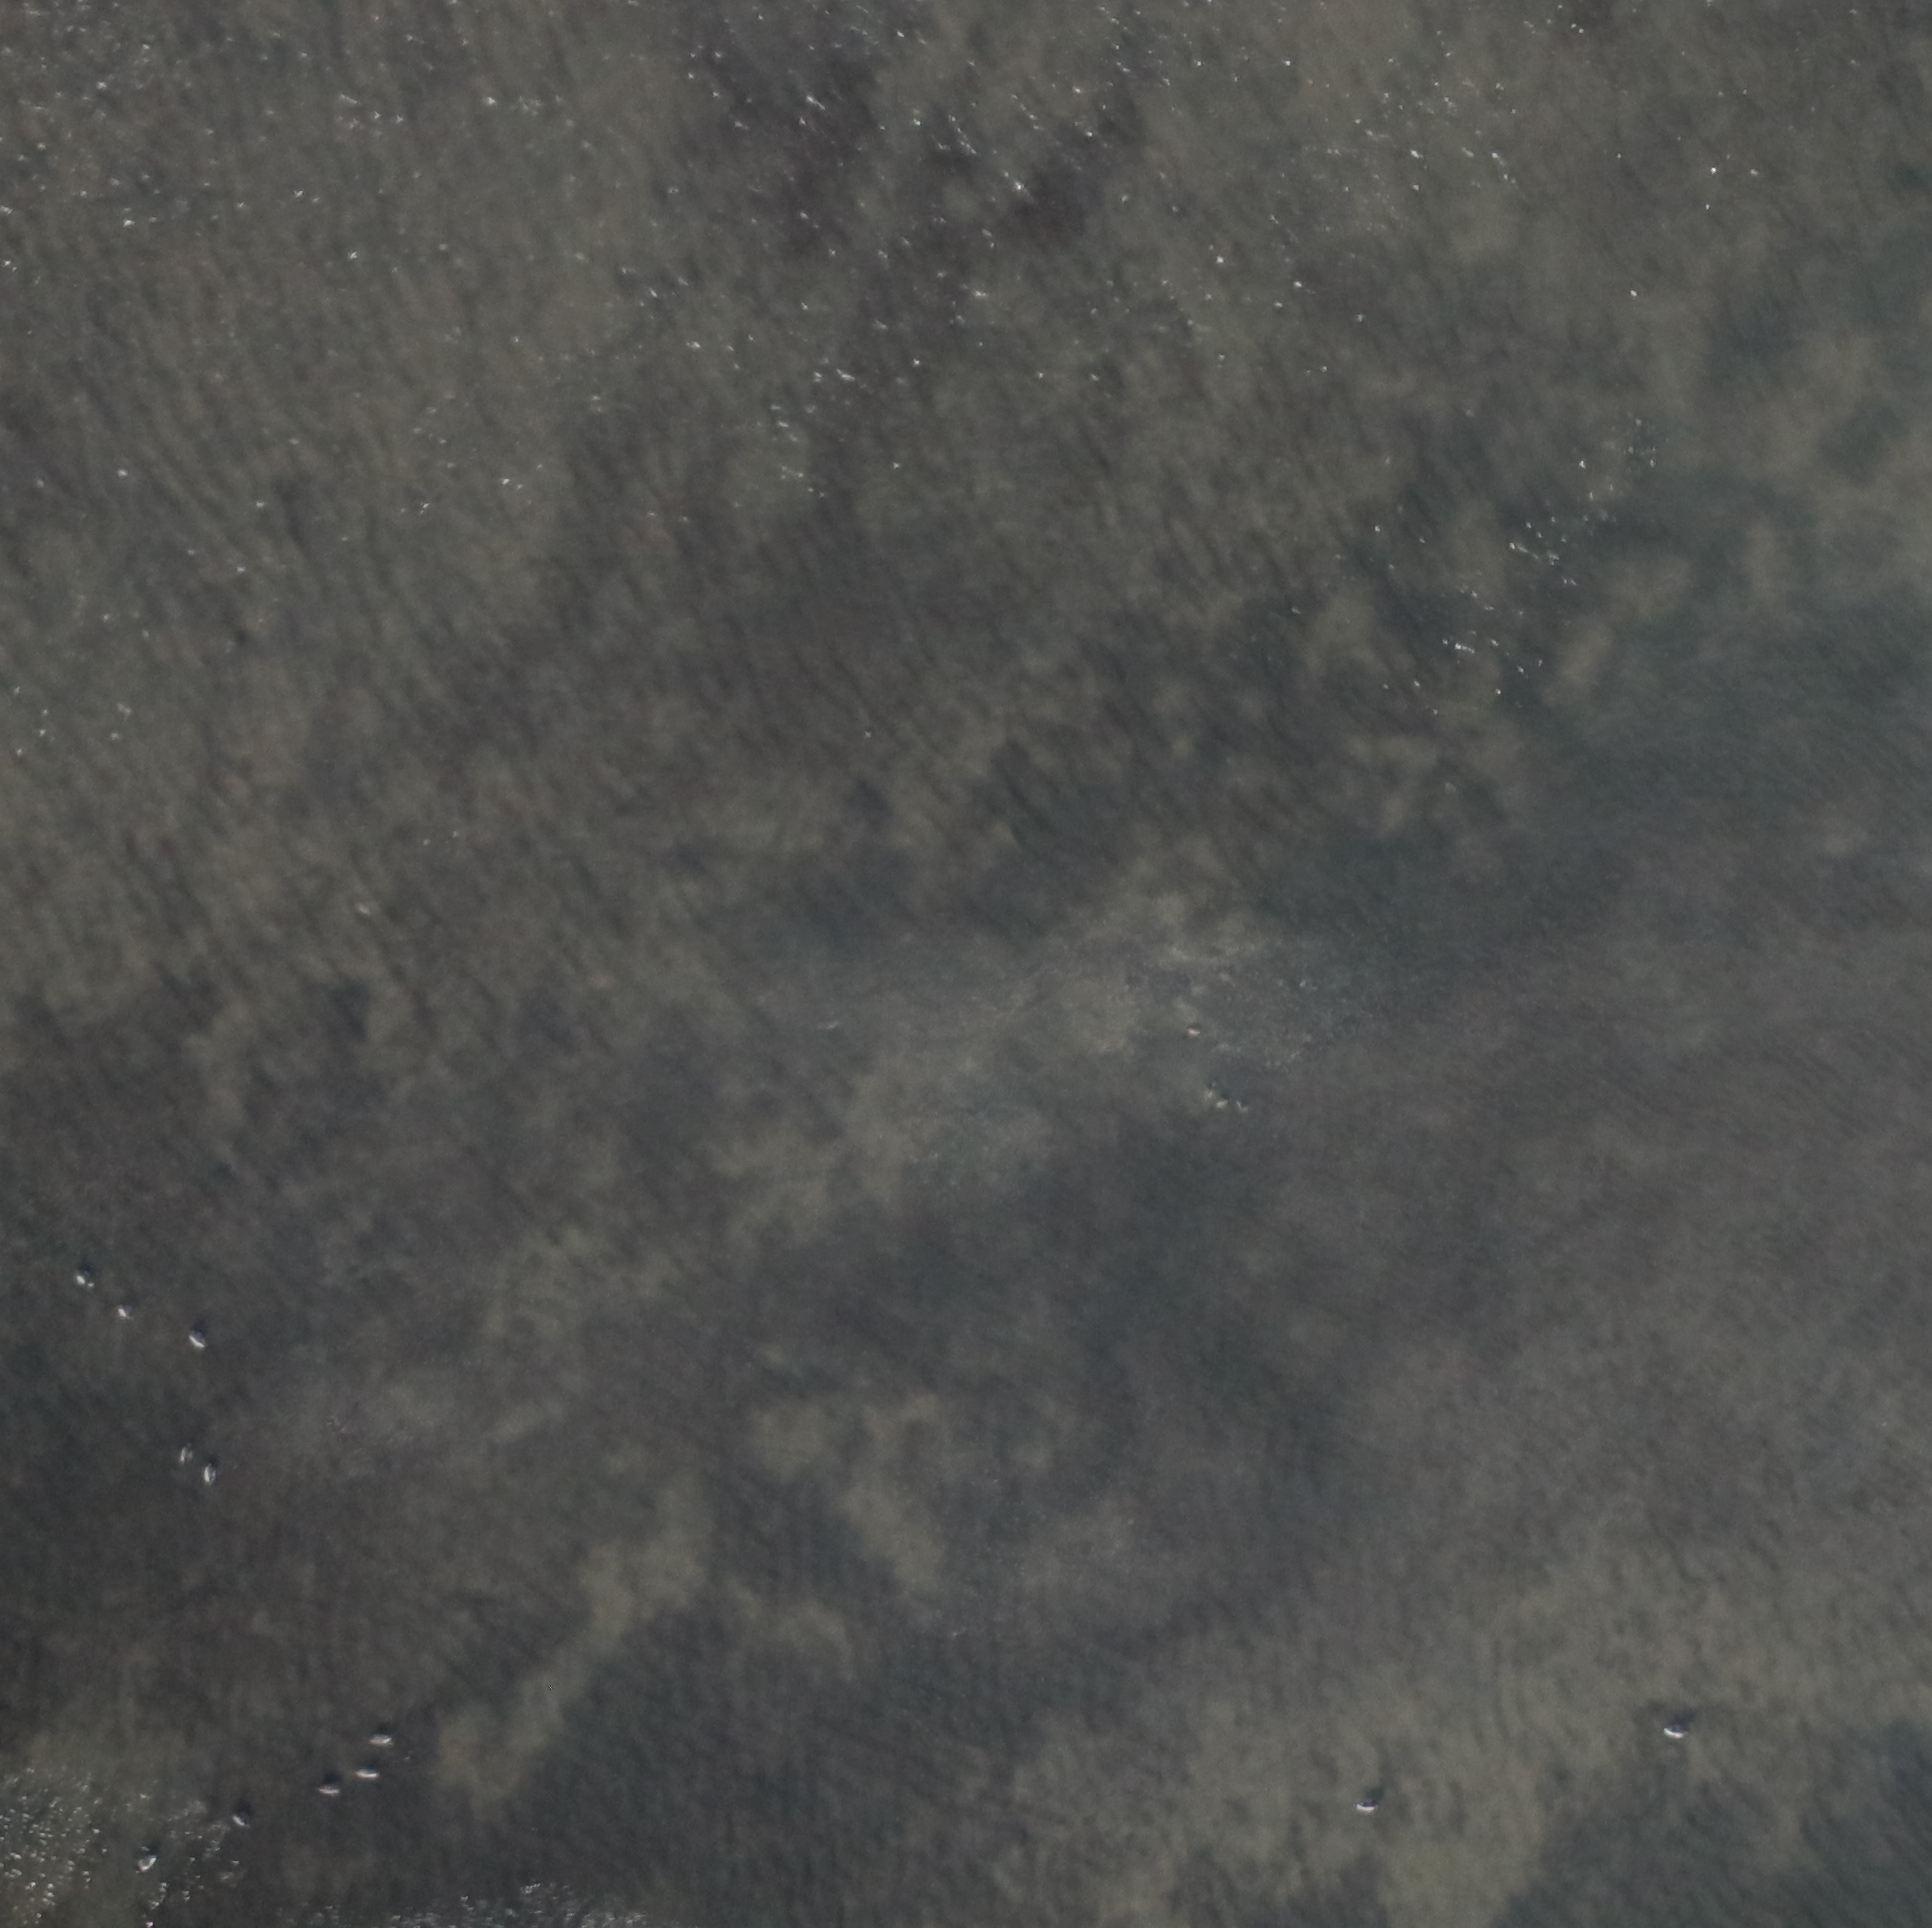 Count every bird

16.